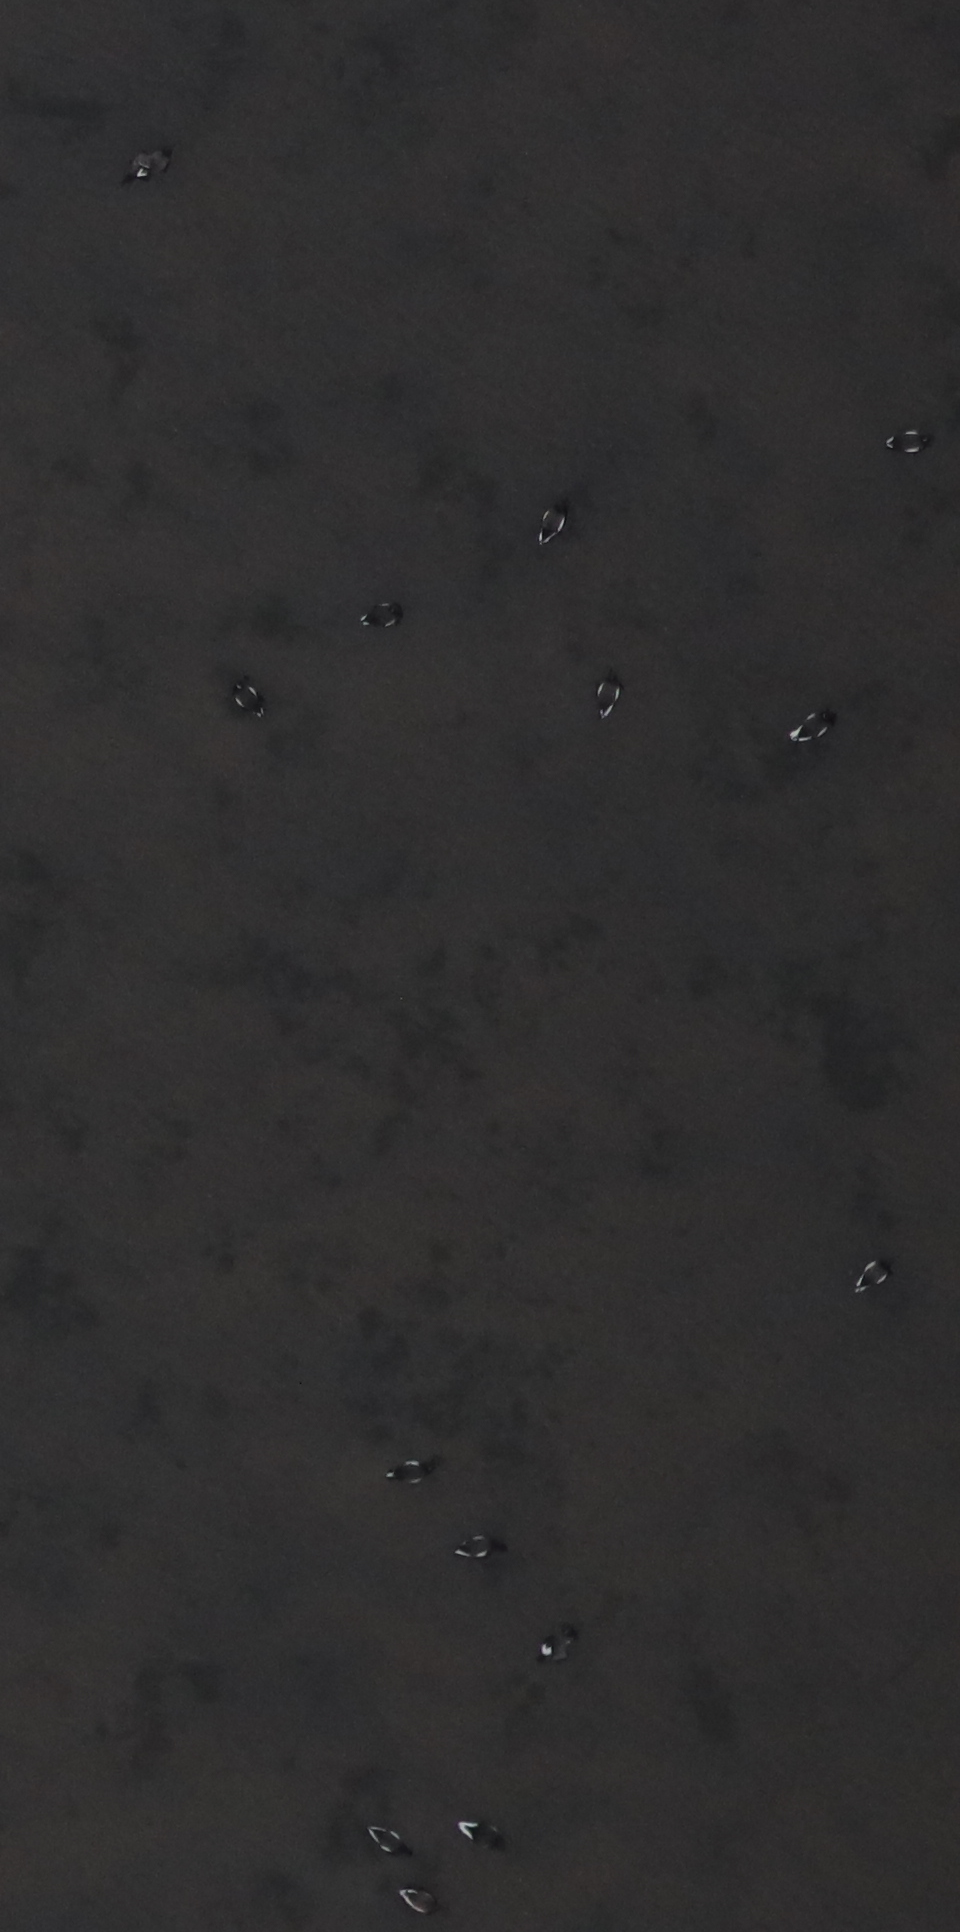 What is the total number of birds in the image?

14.